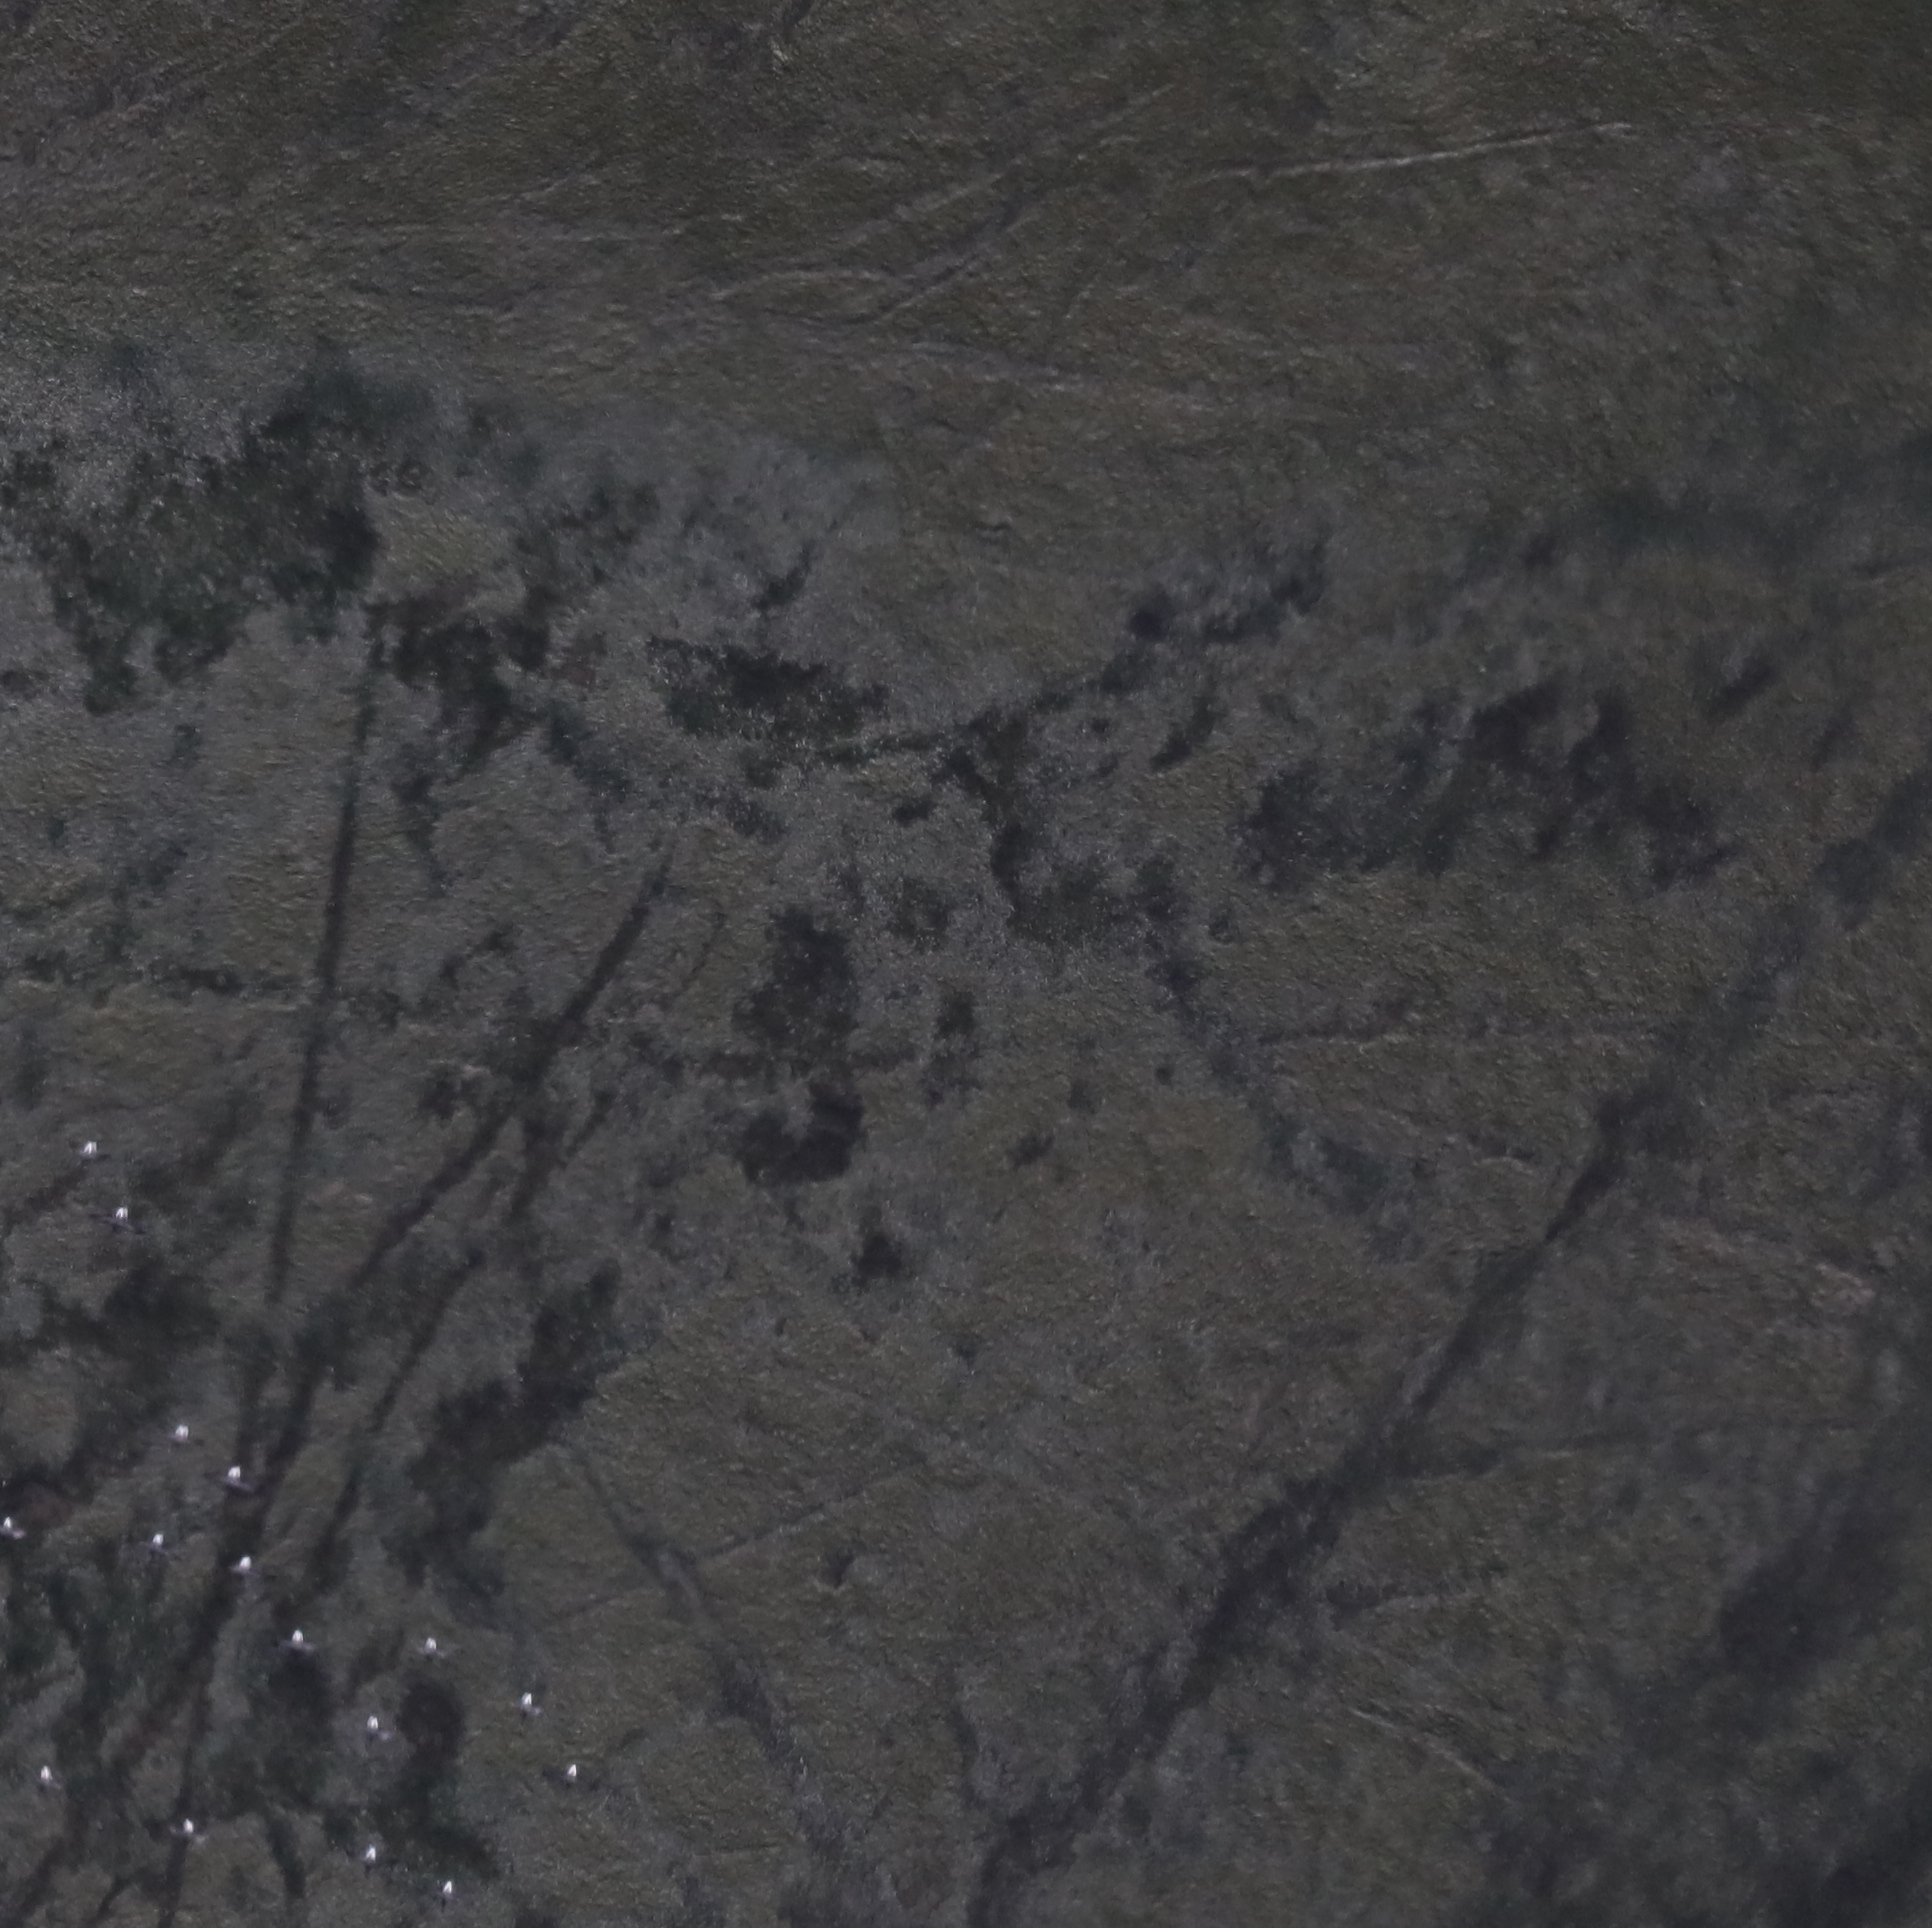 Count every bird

16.